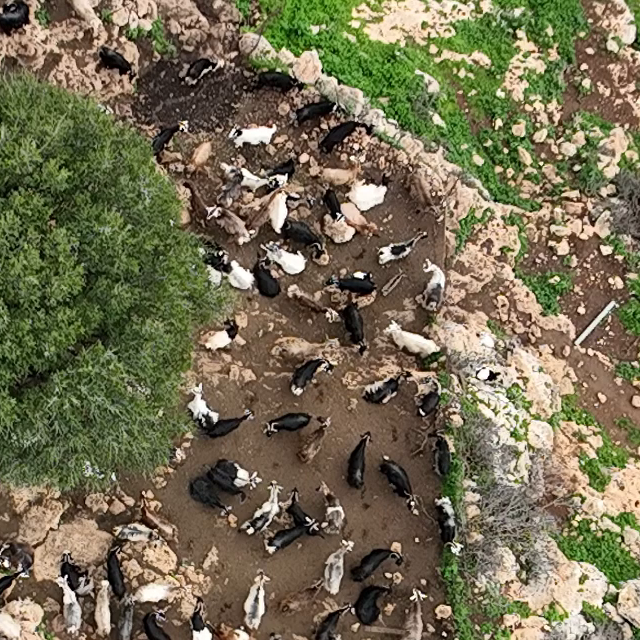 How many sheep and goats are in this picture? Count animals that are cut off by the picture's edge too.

79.